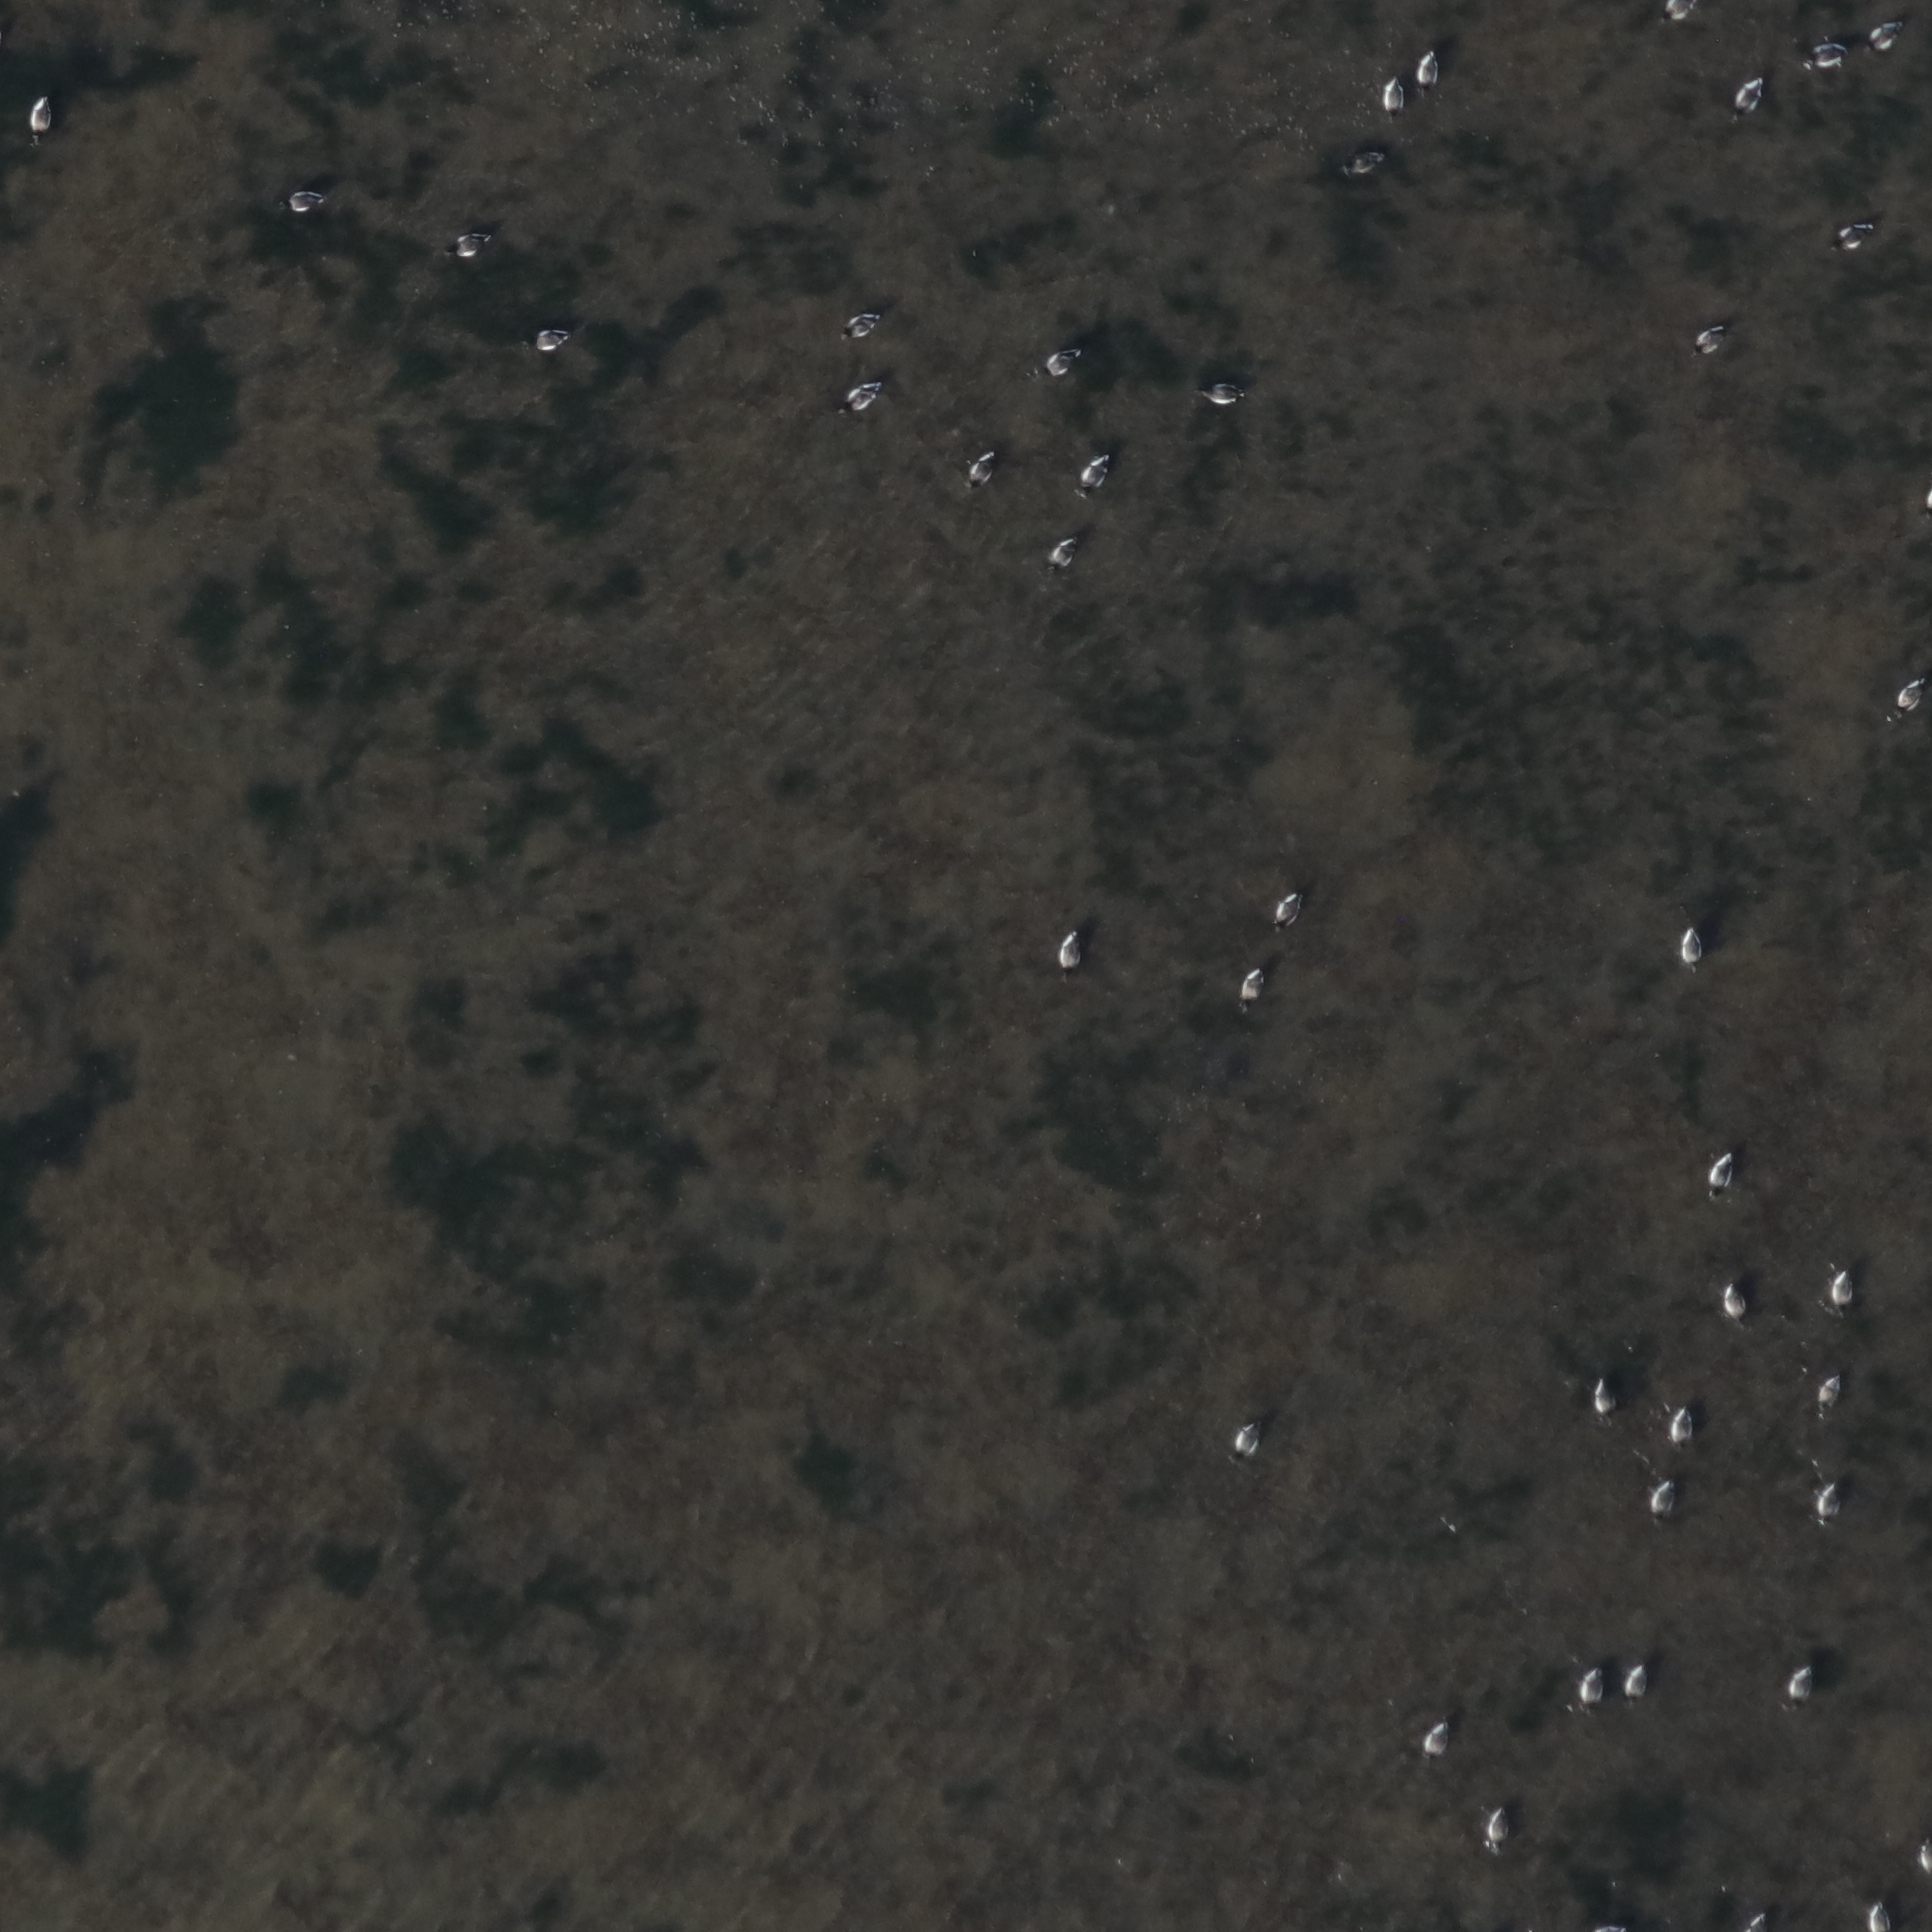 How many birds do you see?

41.